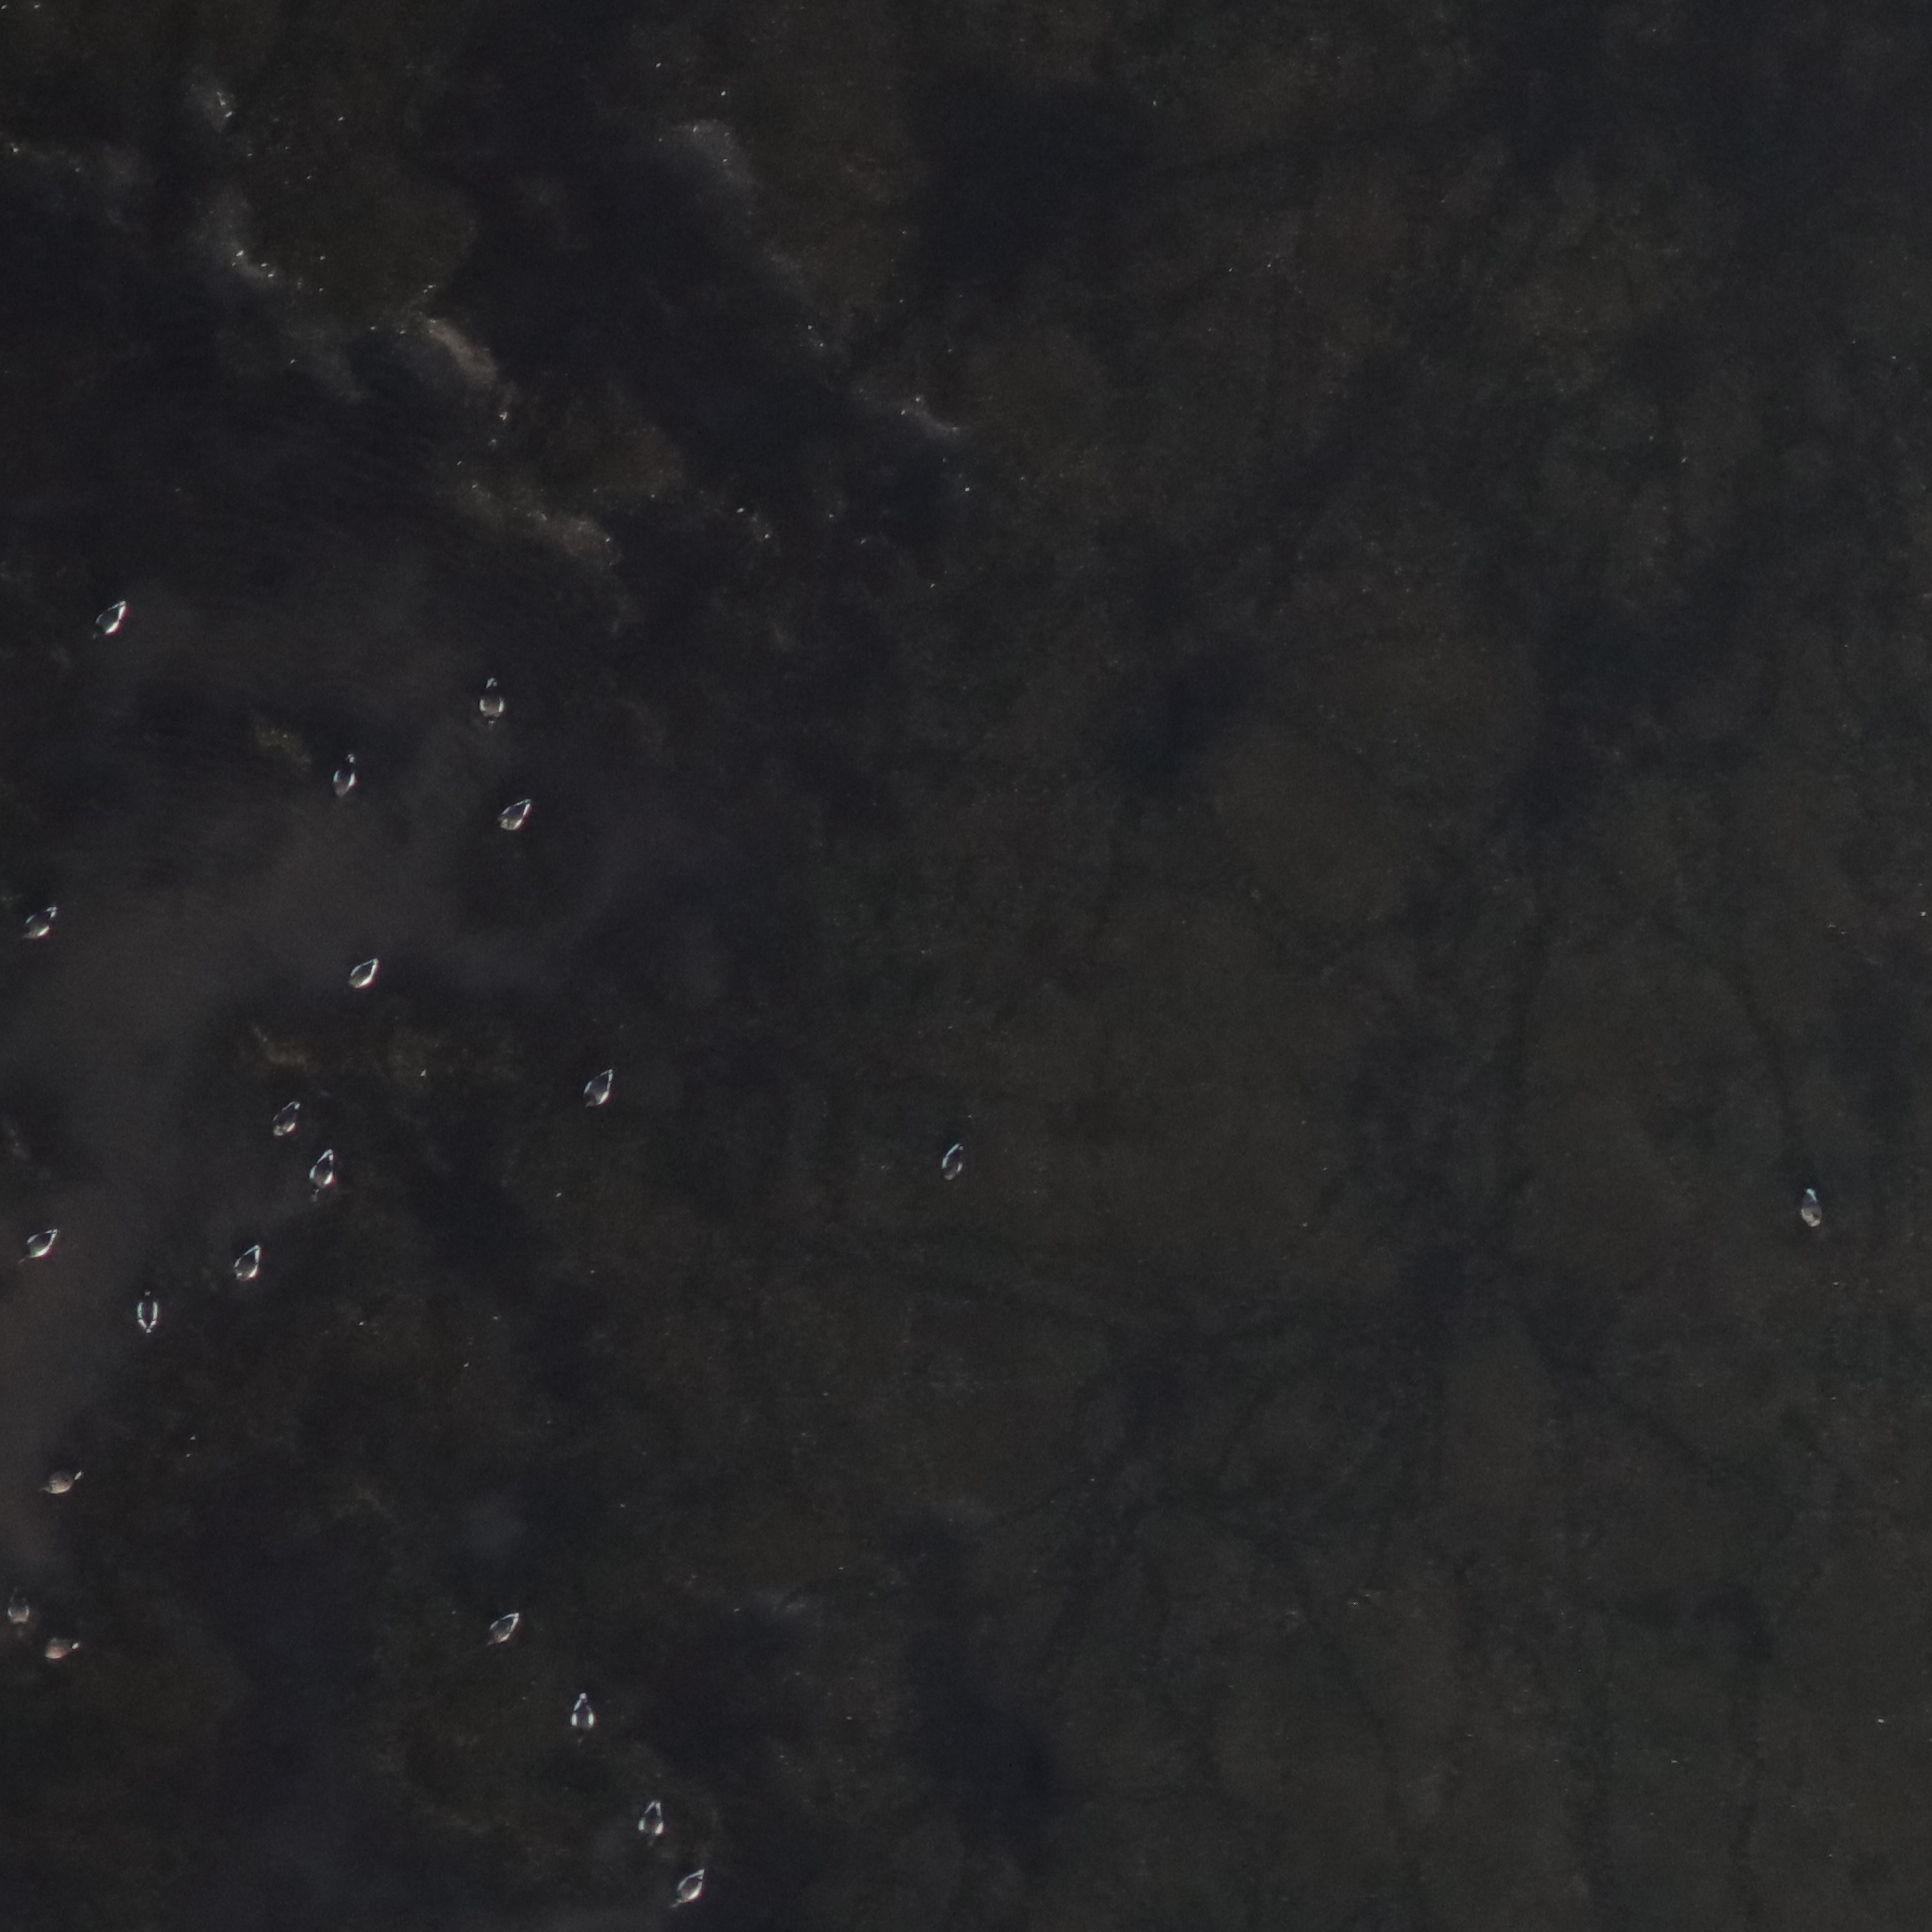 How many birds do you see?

21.